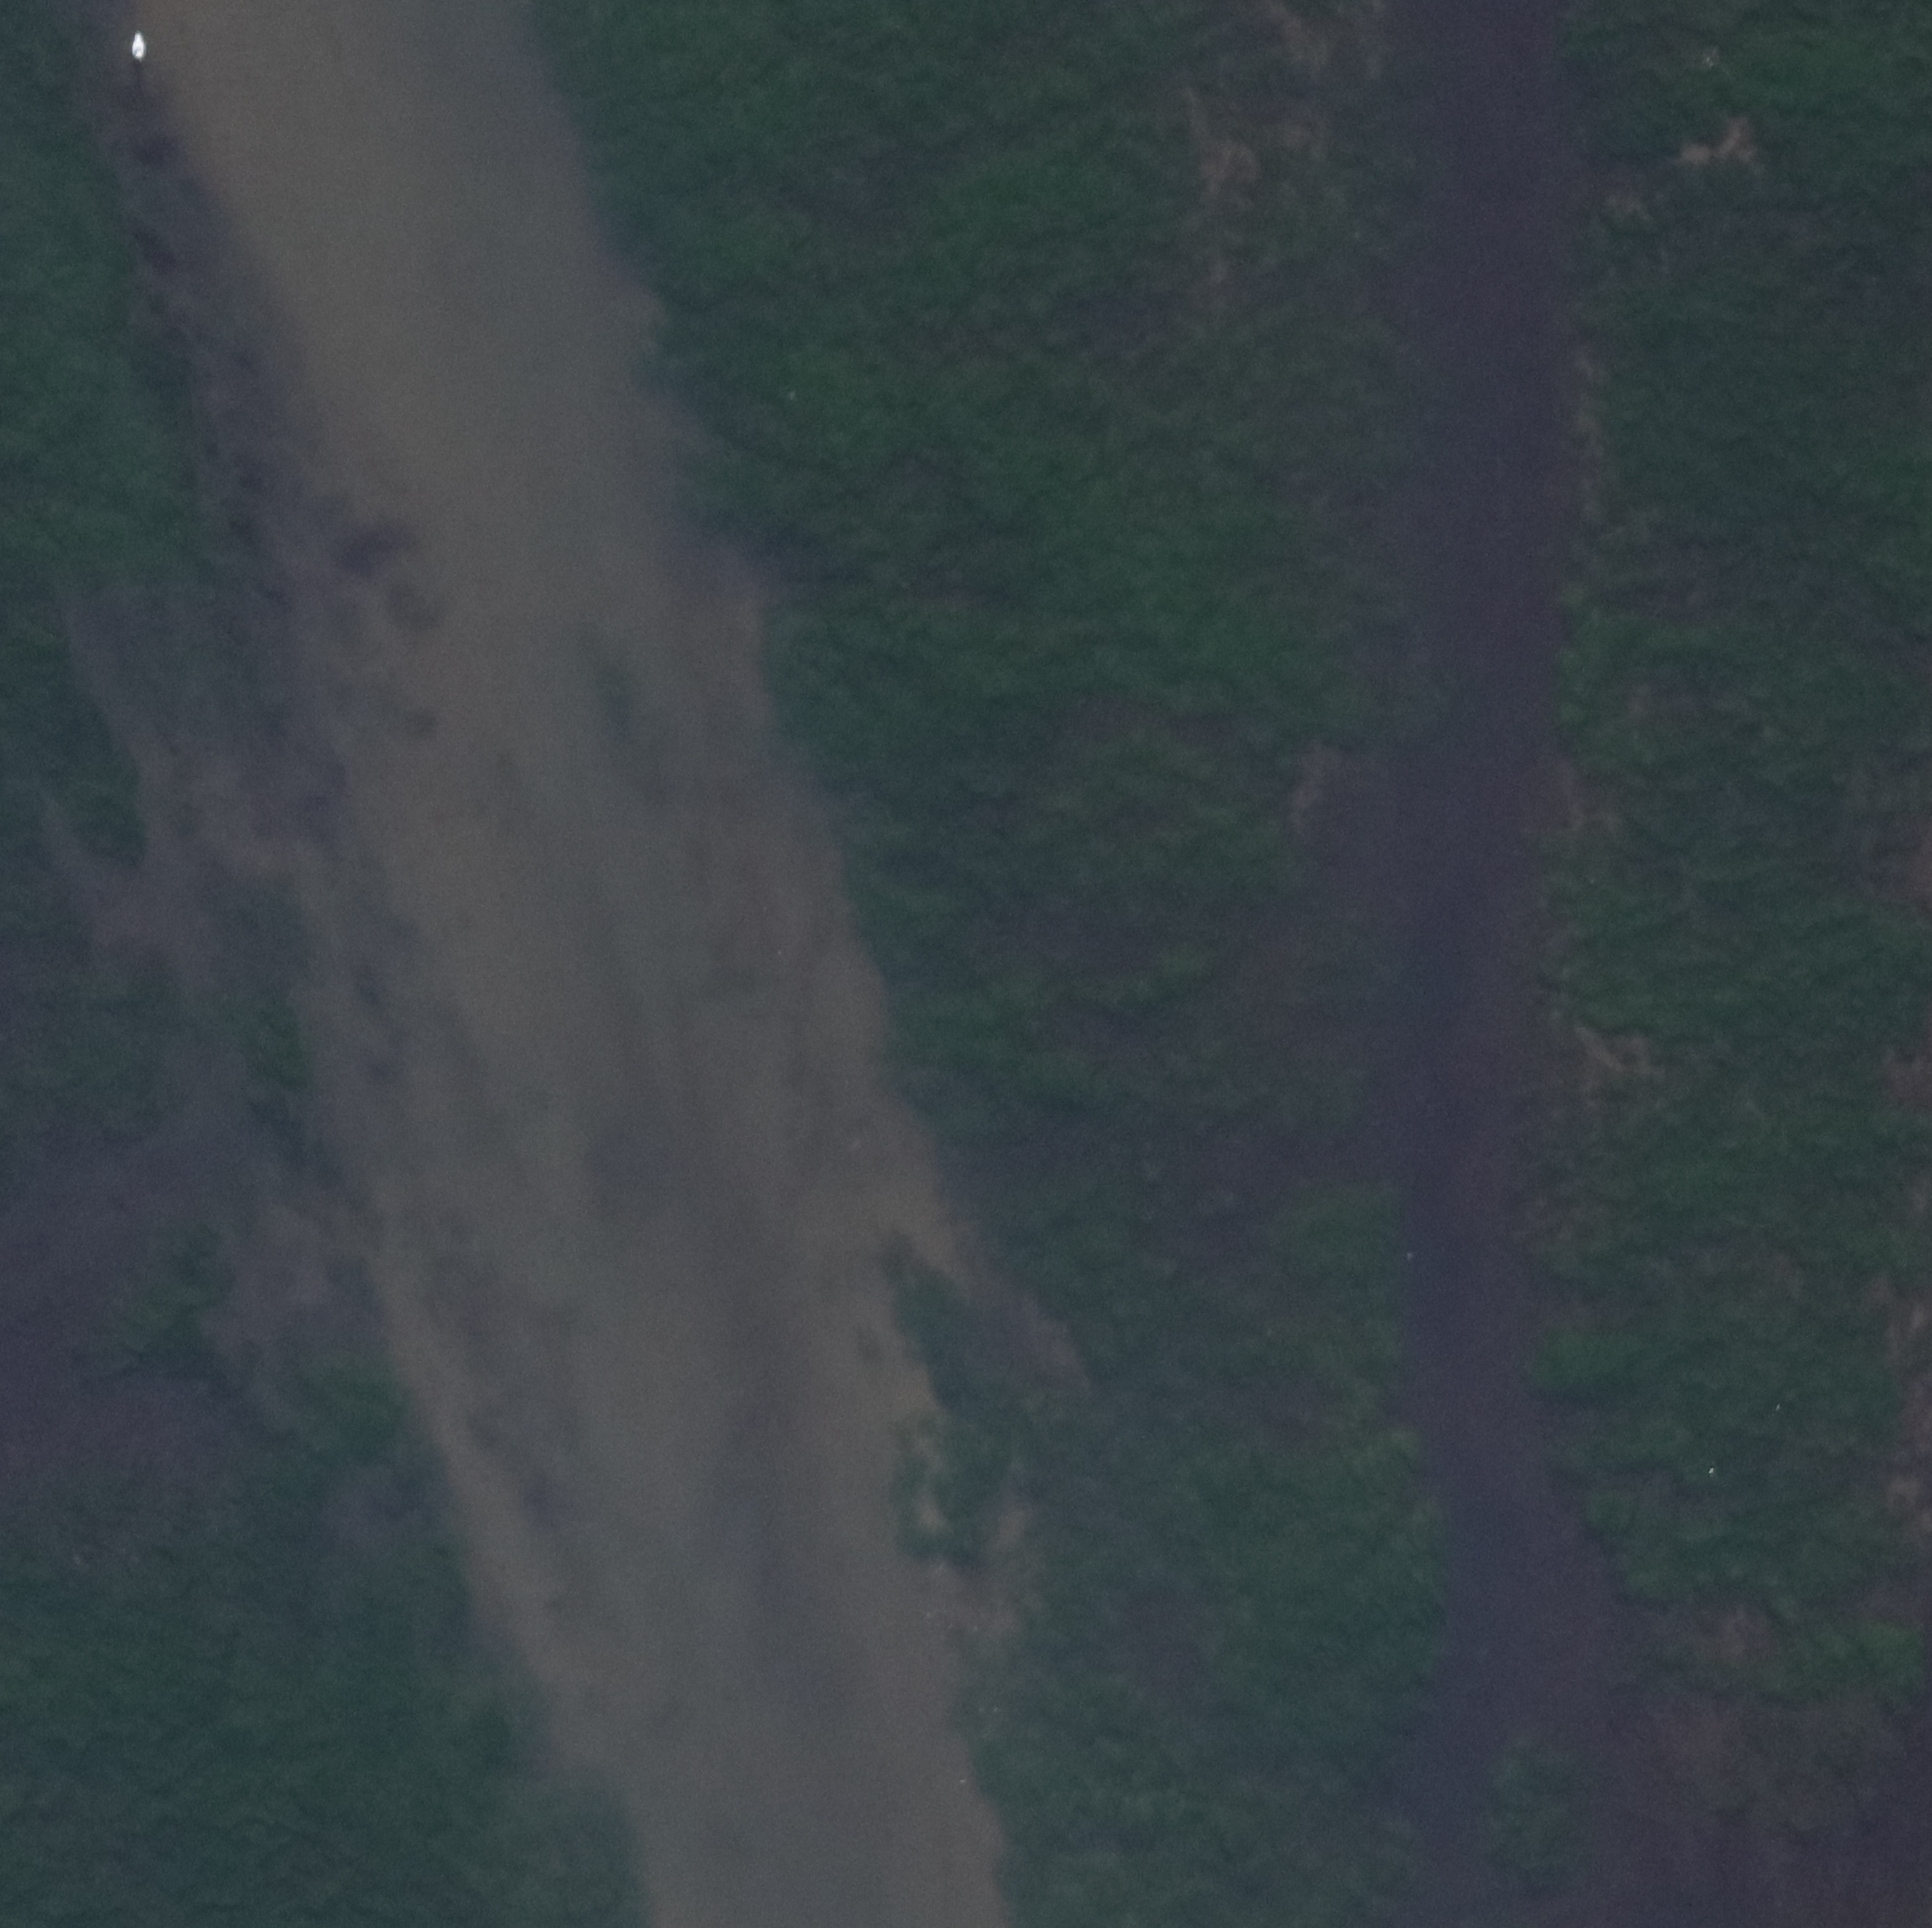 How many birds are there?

1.